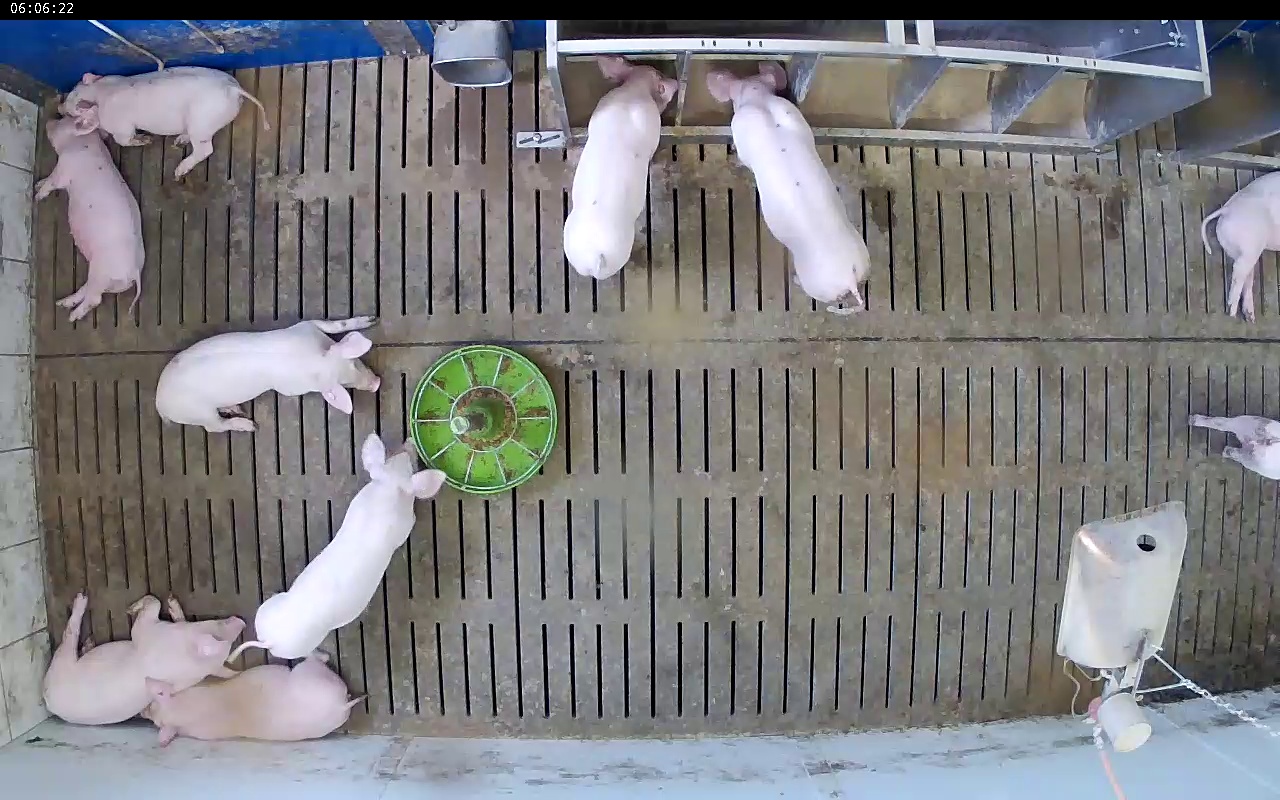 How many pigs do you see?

10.